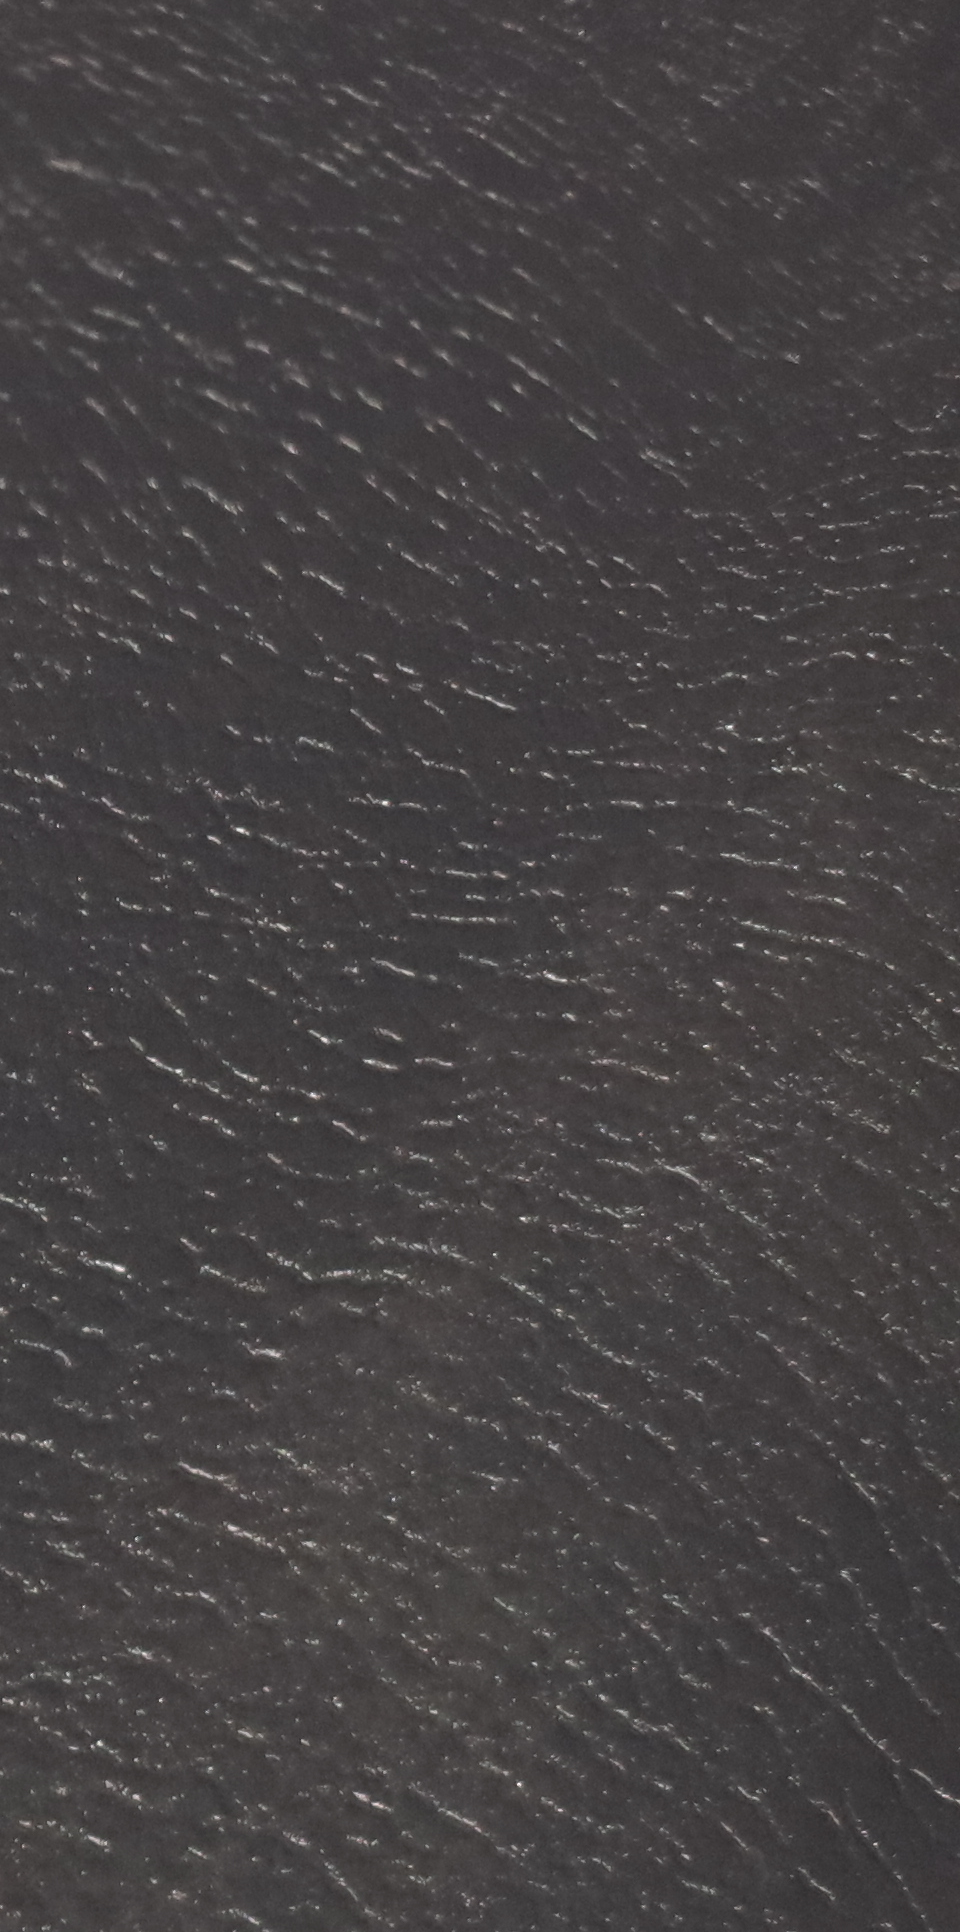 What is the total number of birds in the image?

0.